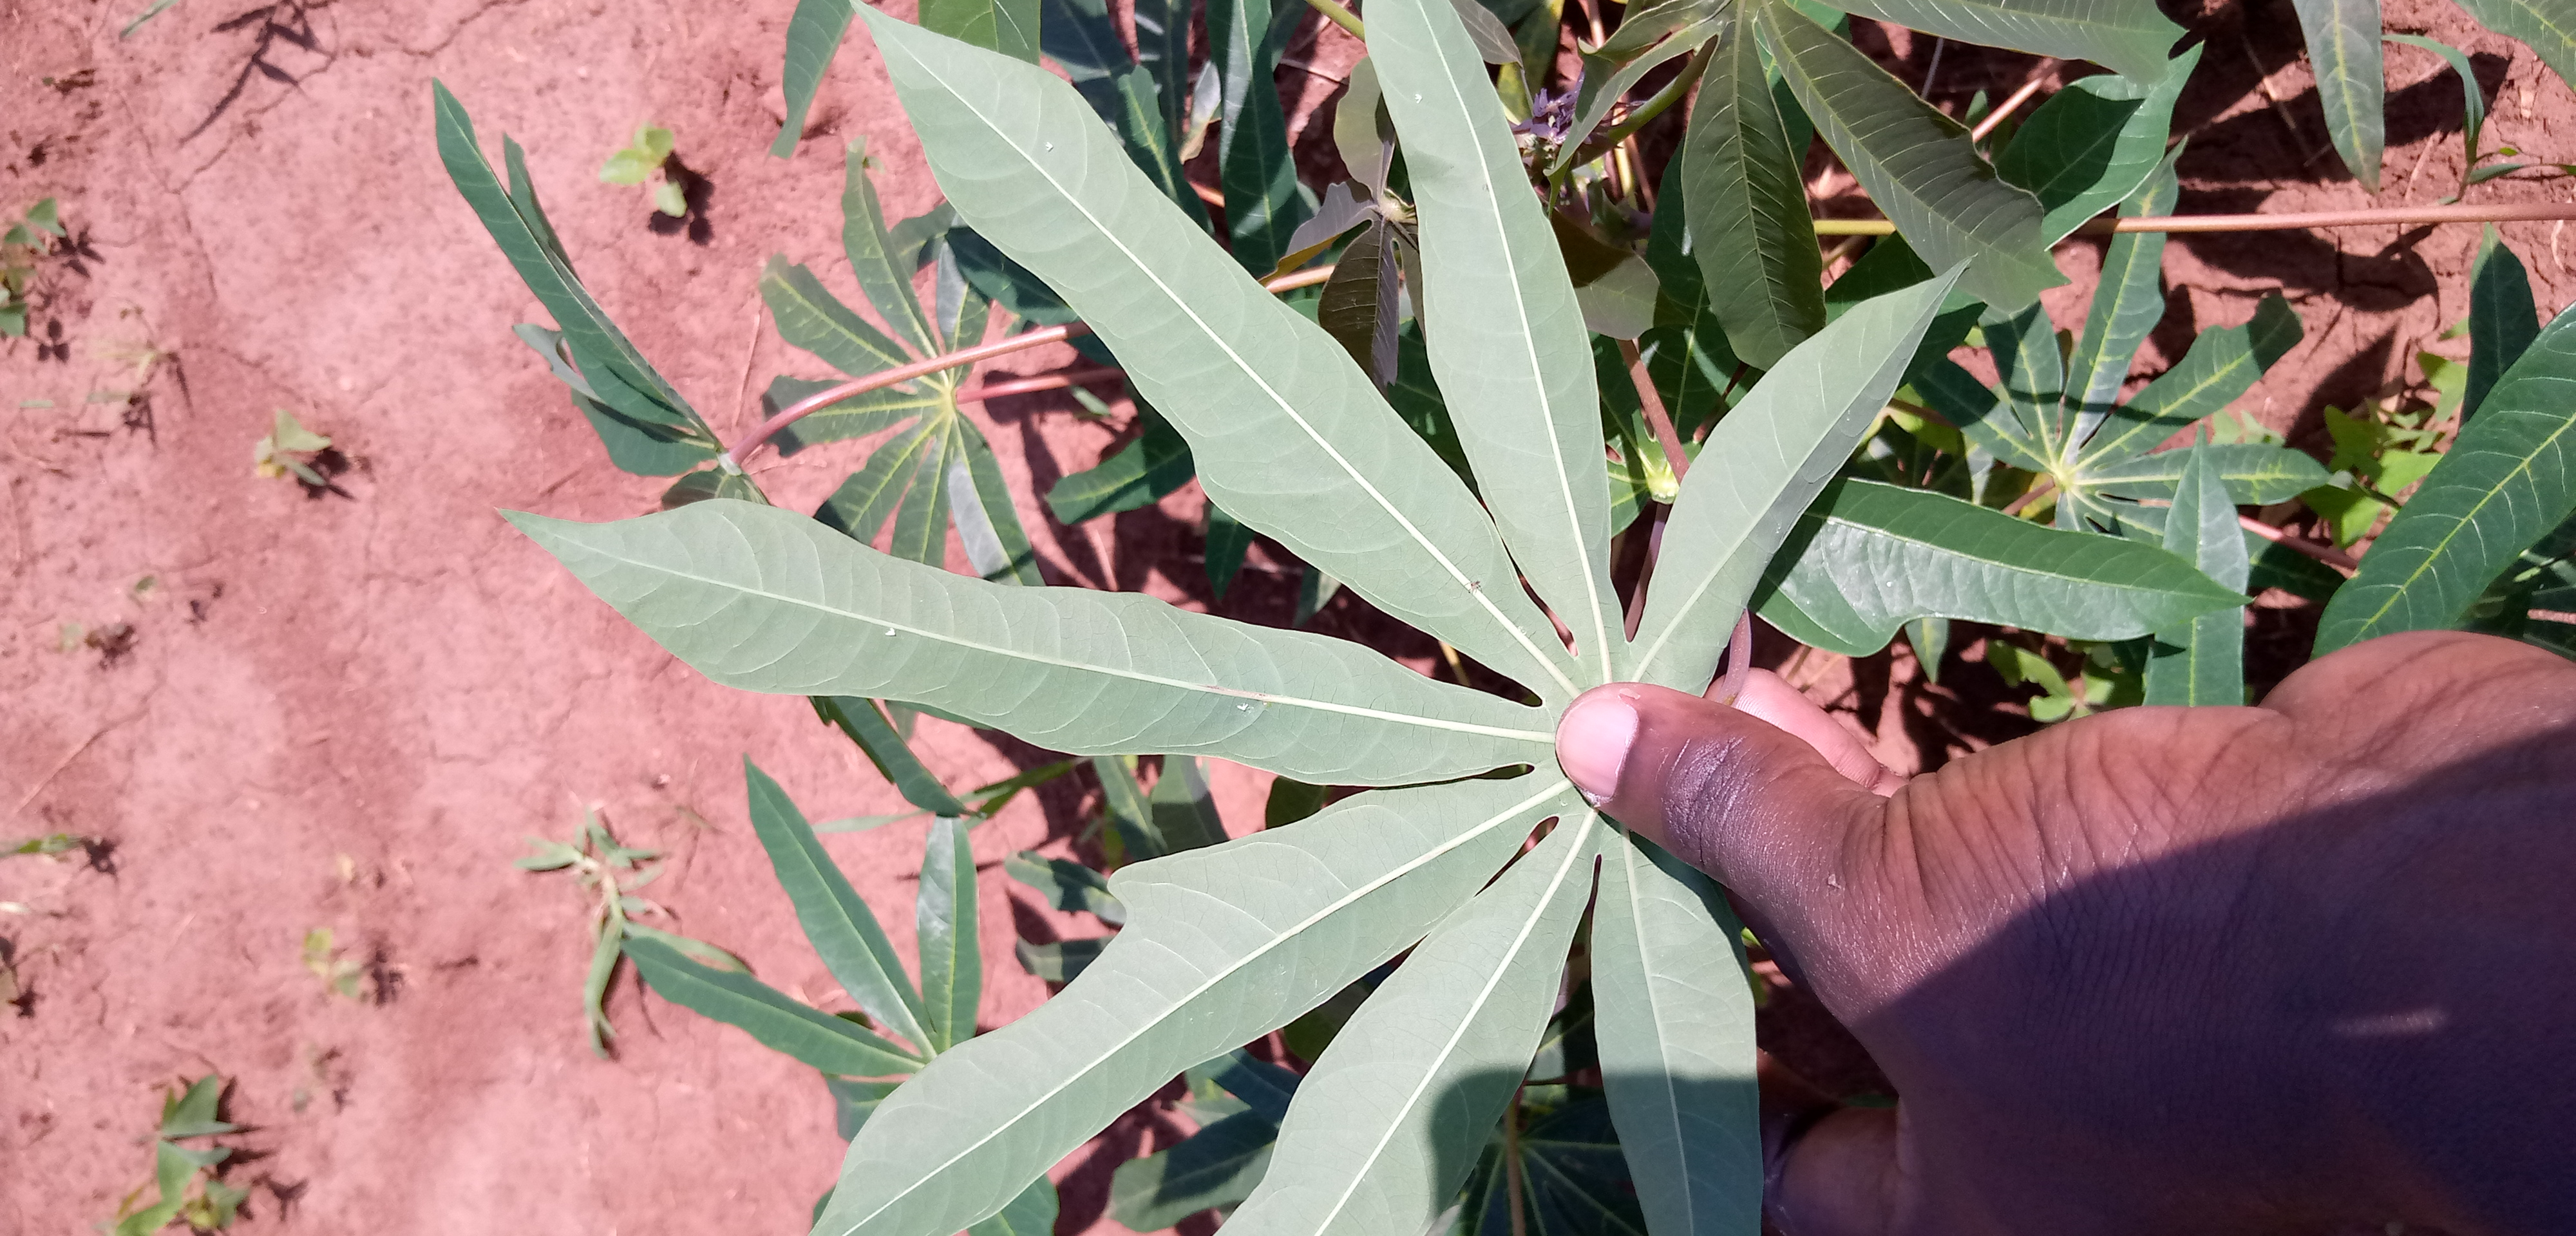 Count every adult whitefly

4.